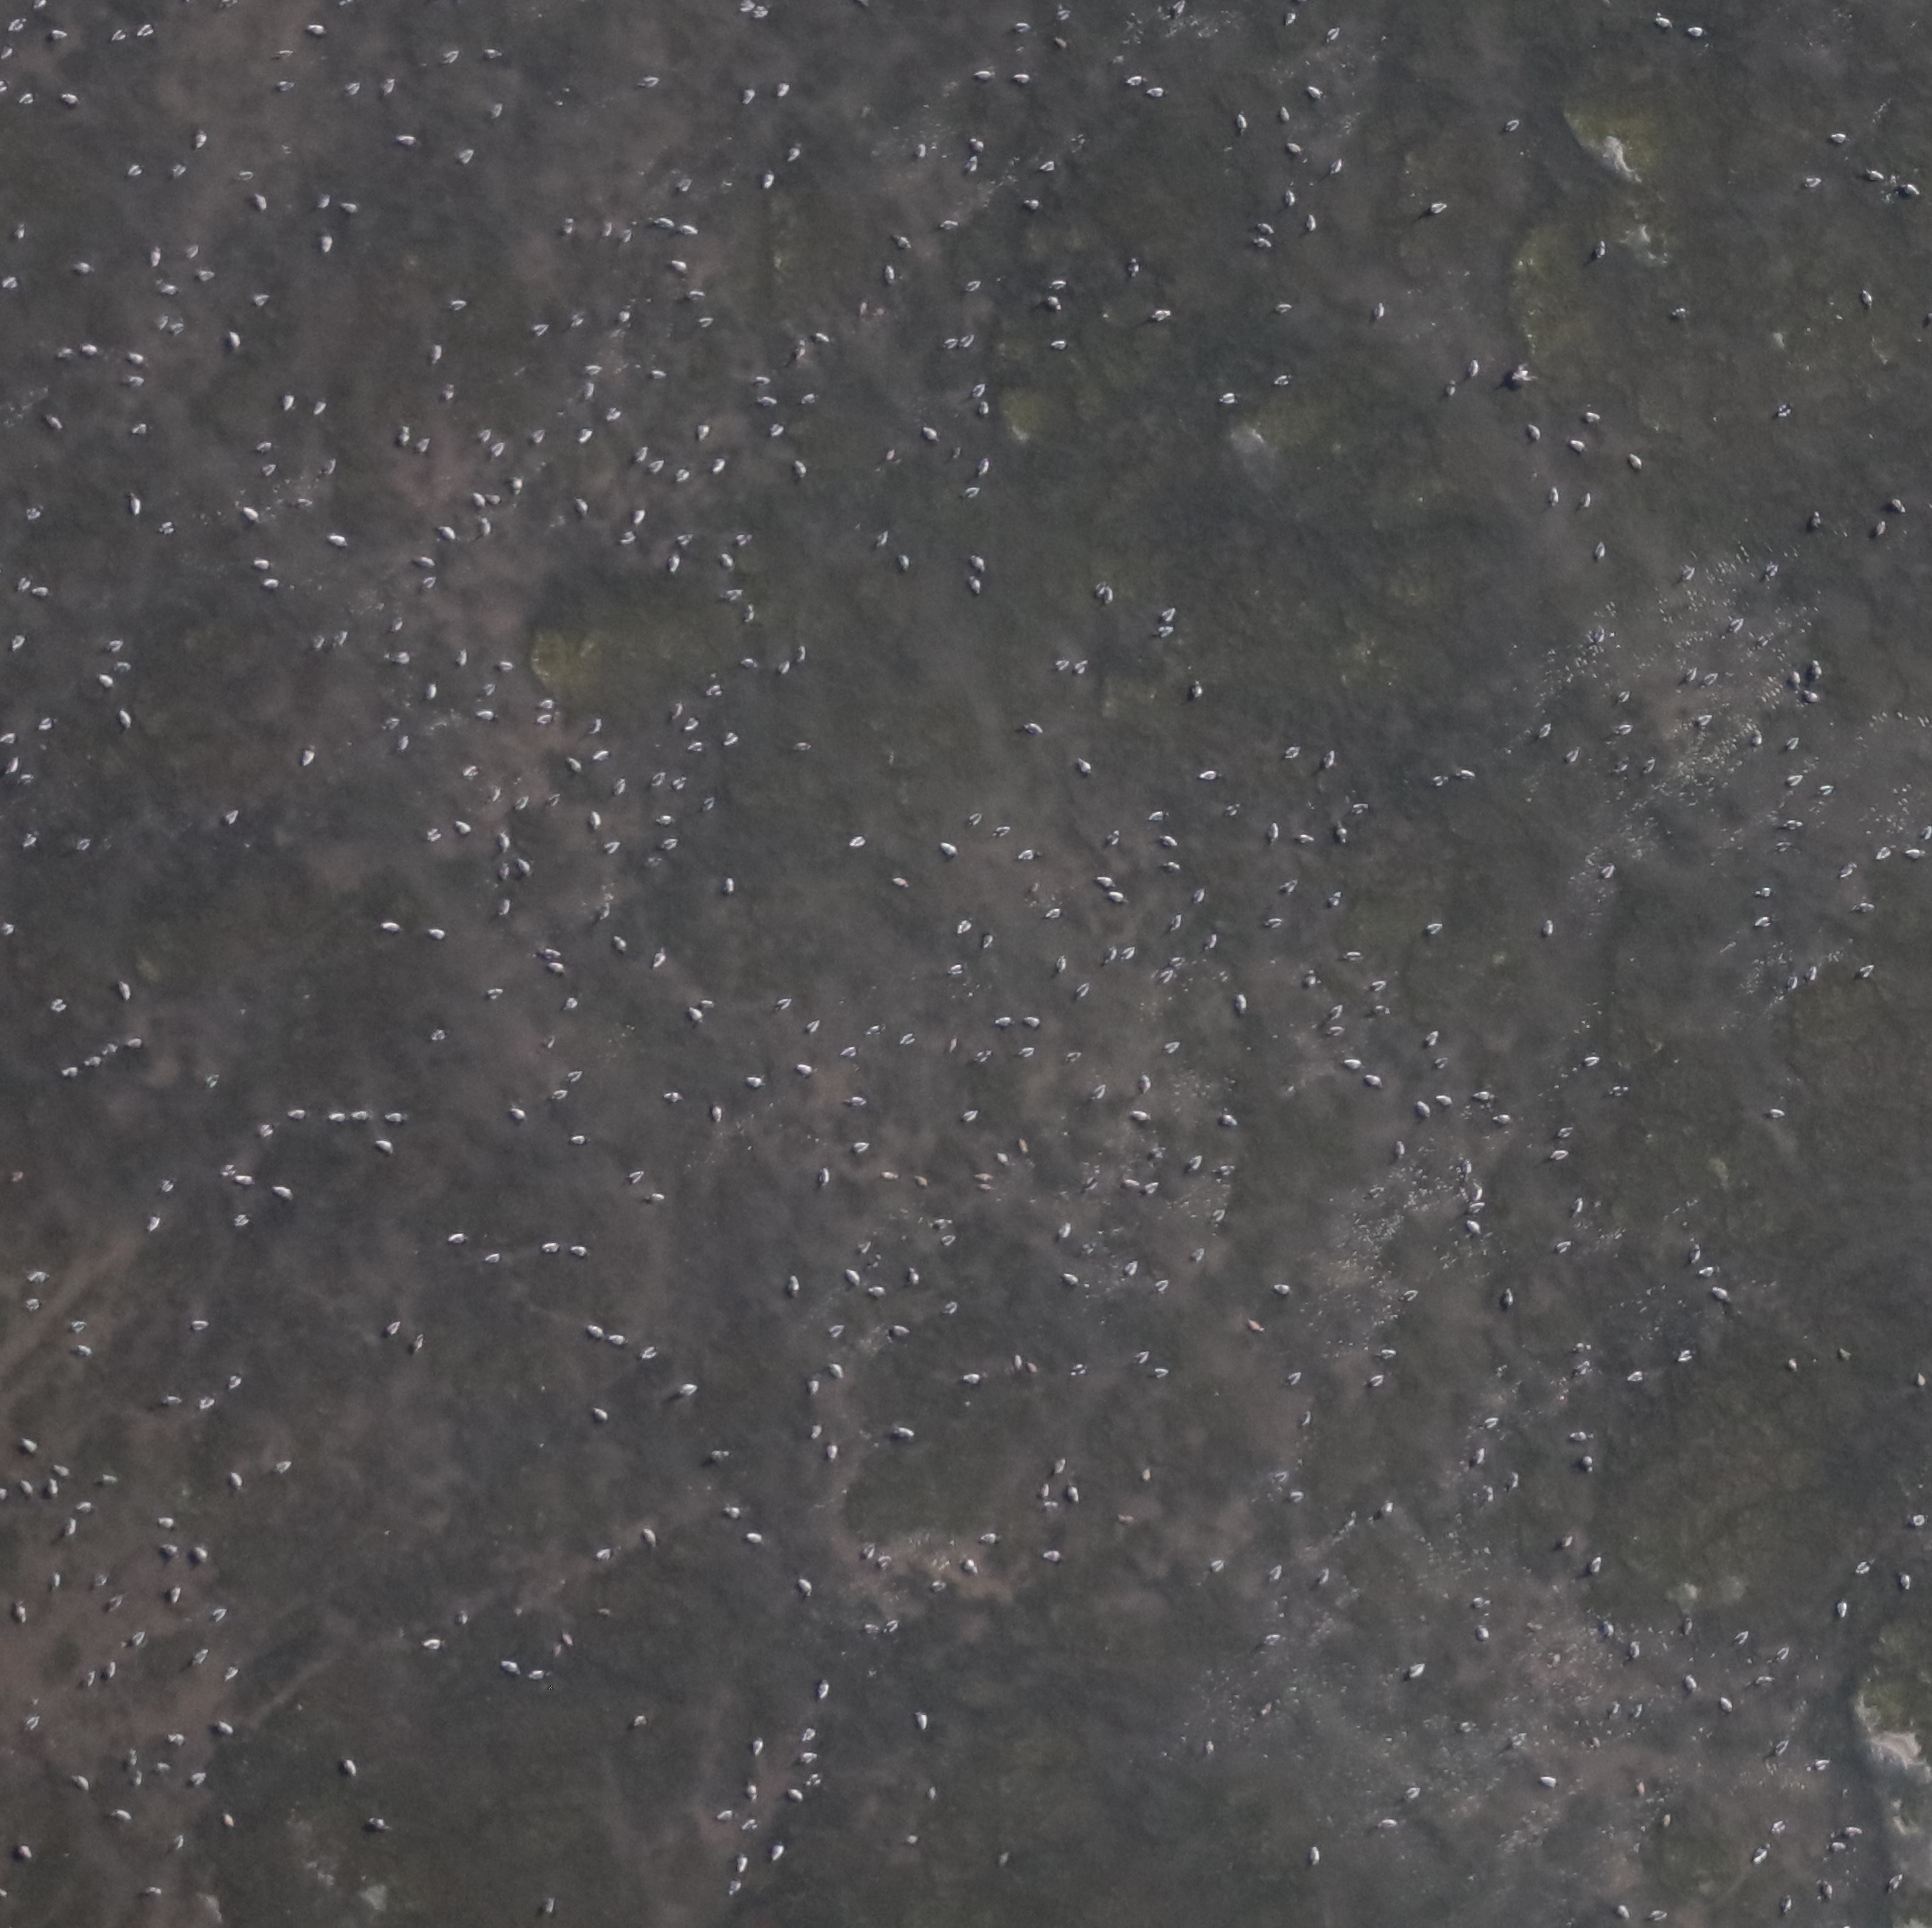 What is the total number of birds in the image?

639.